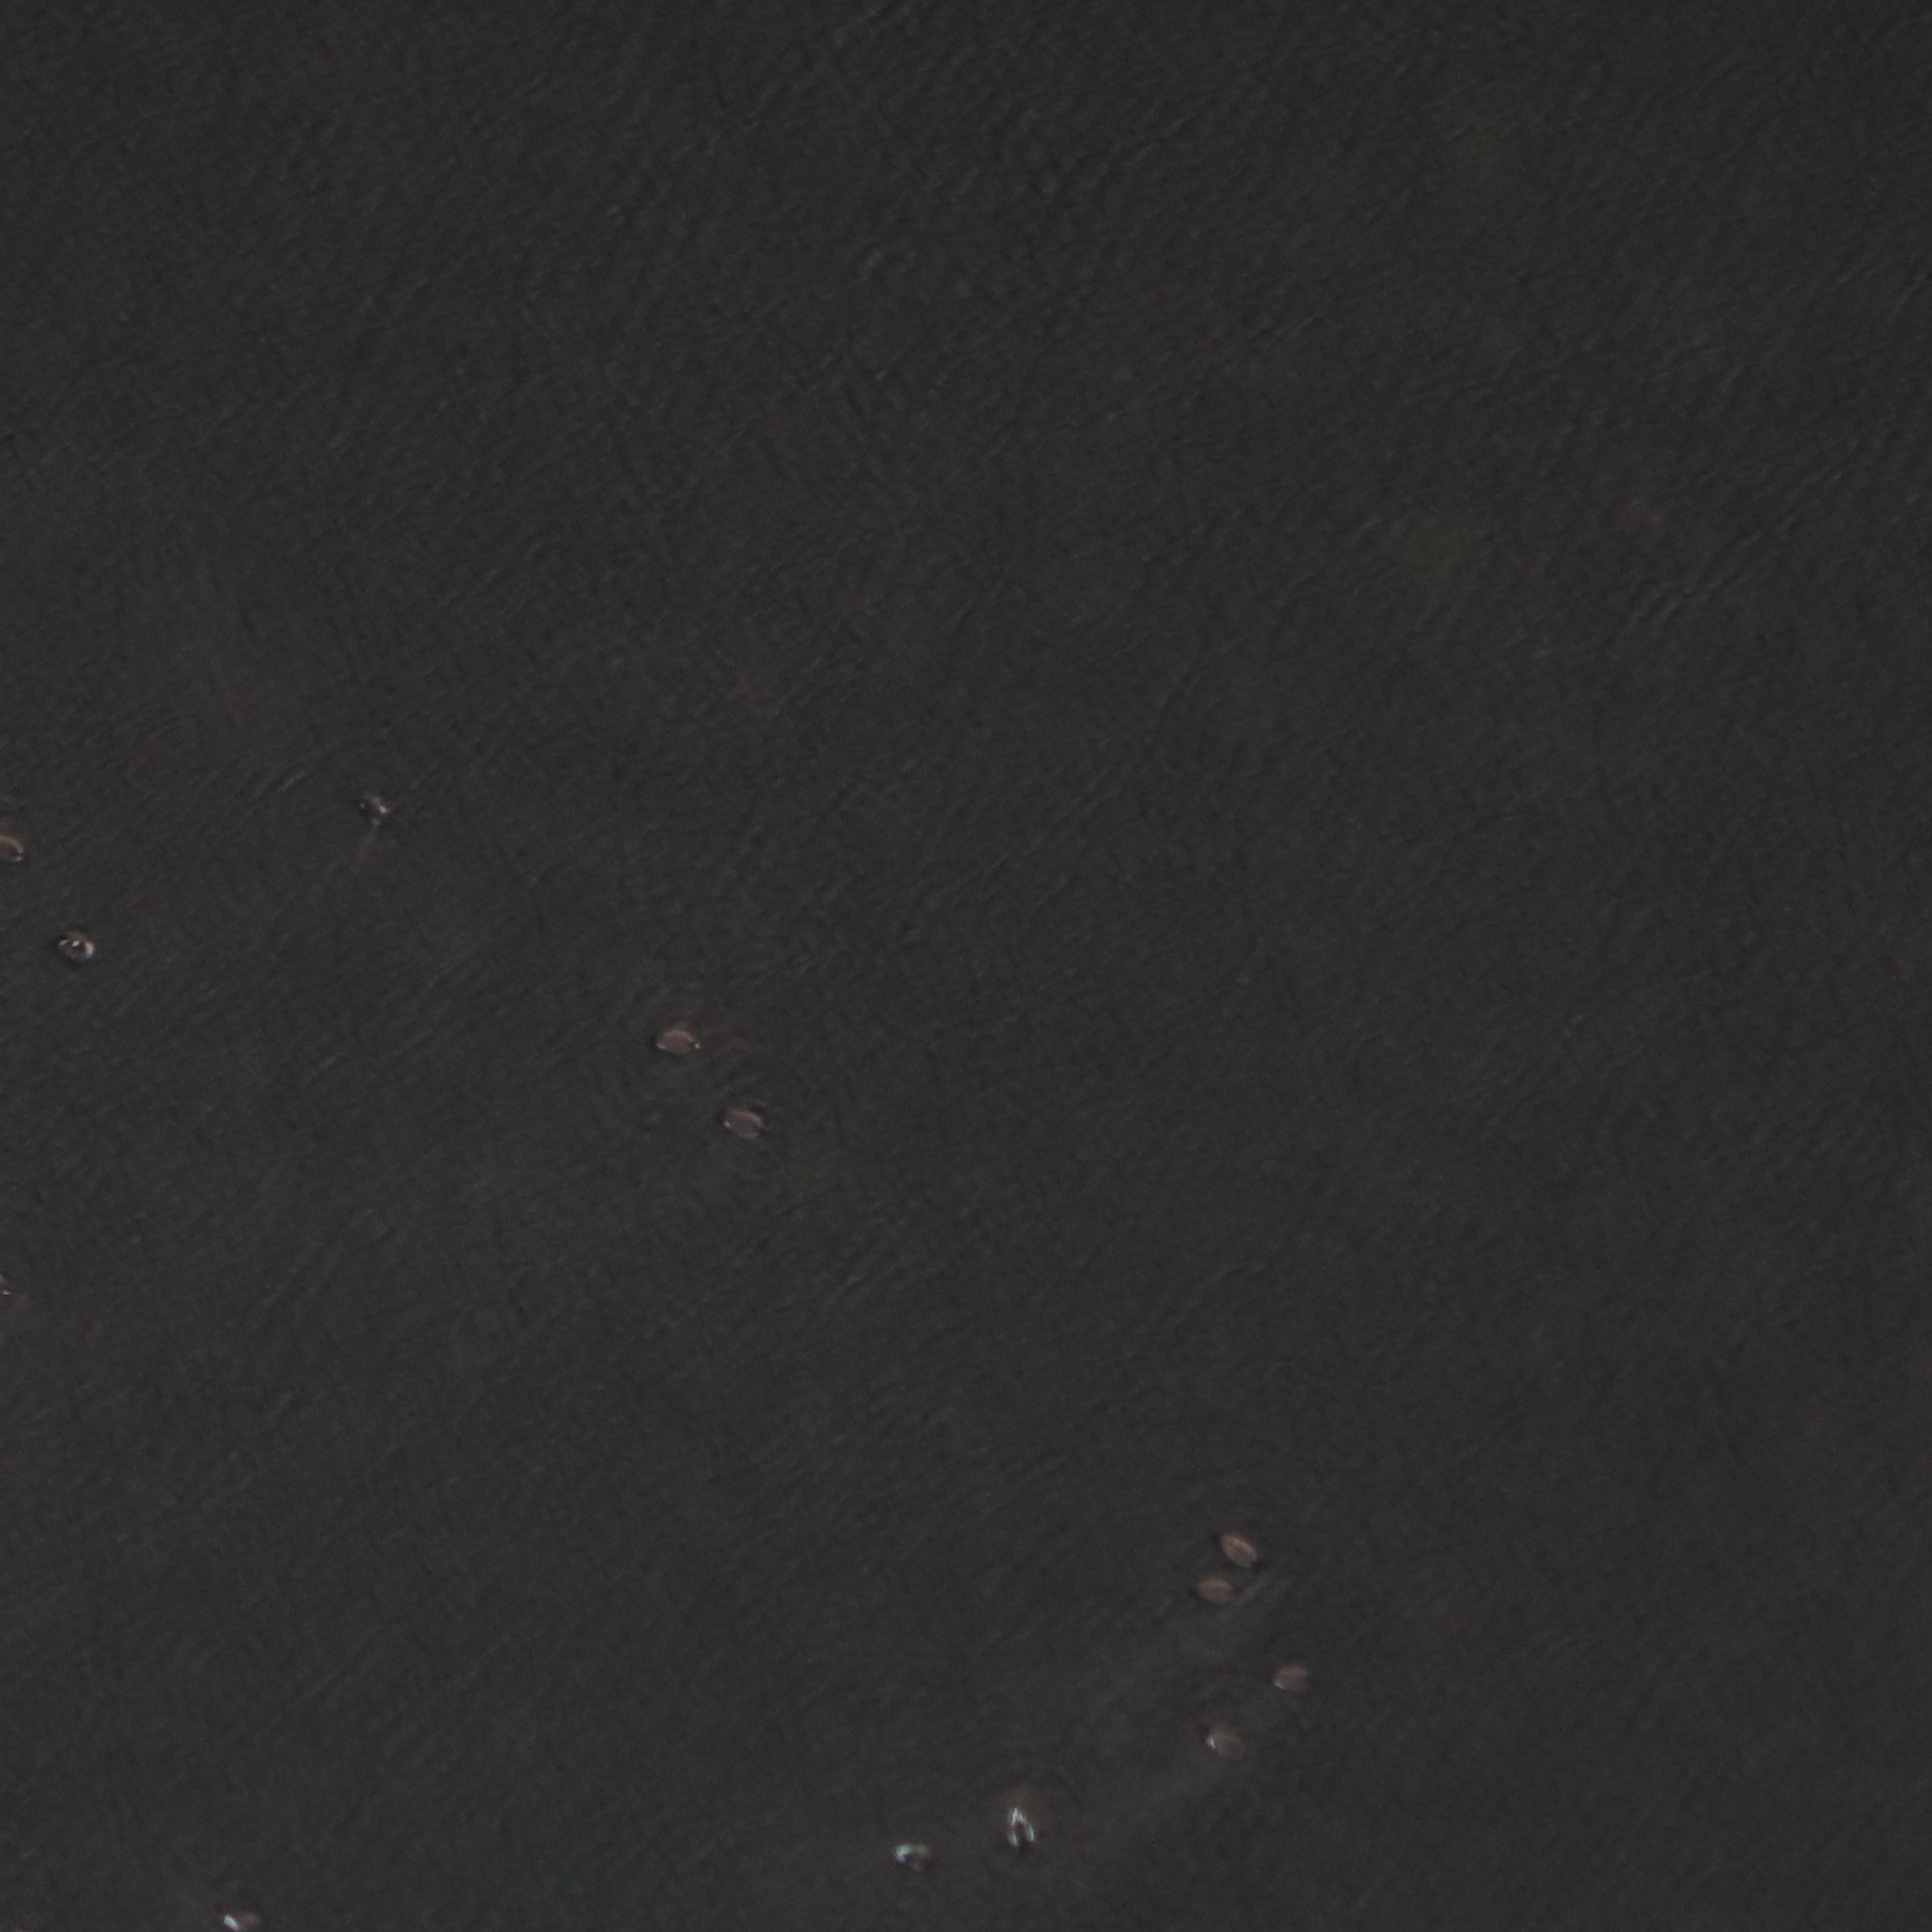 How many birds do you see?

11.